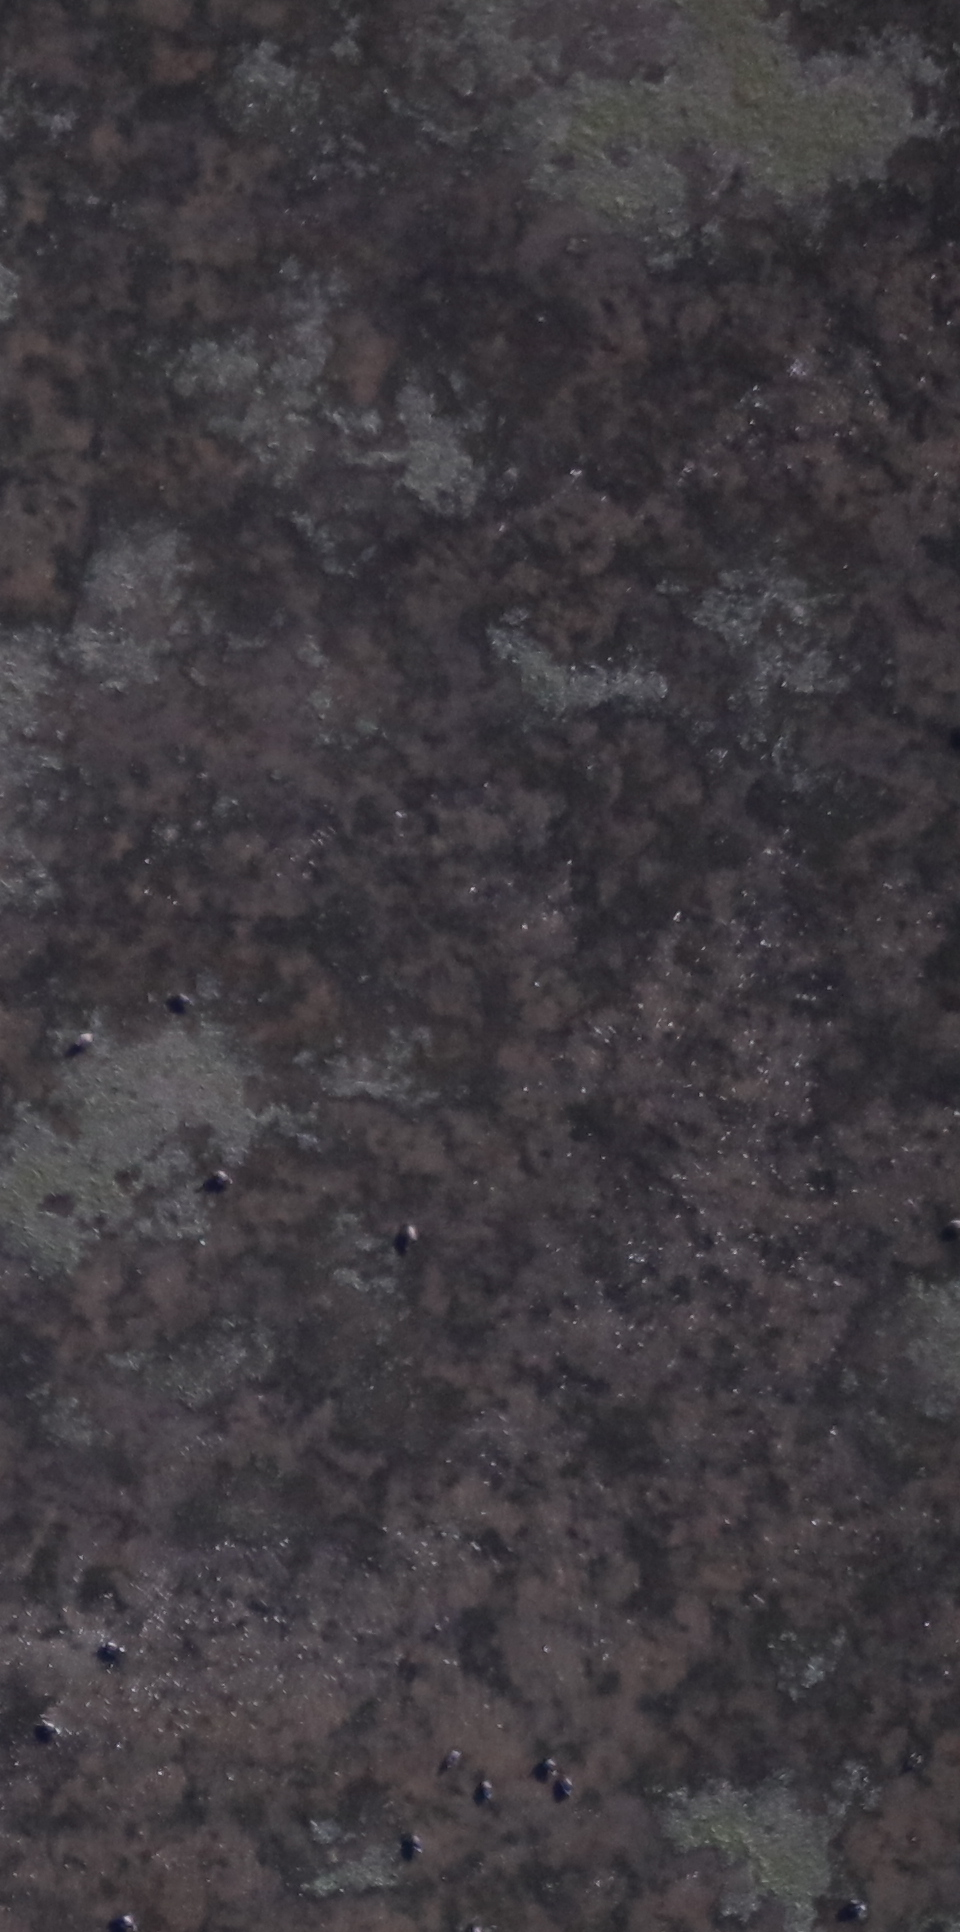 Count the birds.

13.